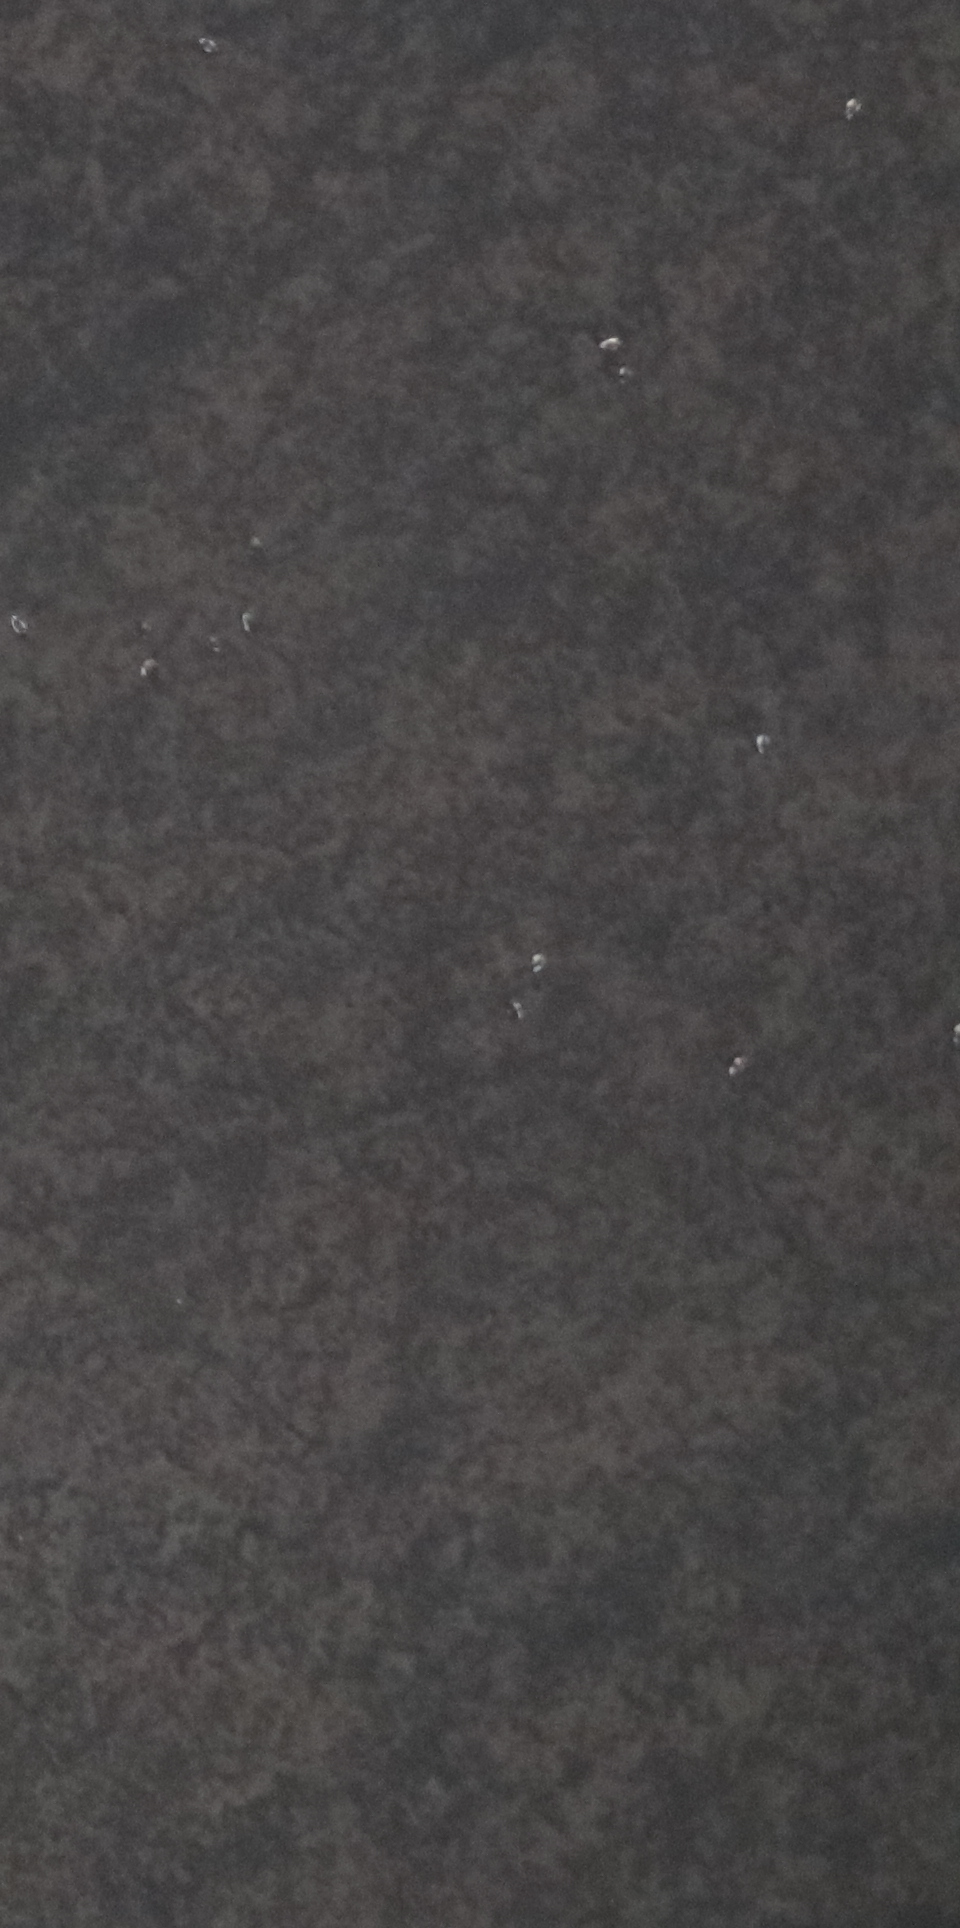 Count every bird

13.